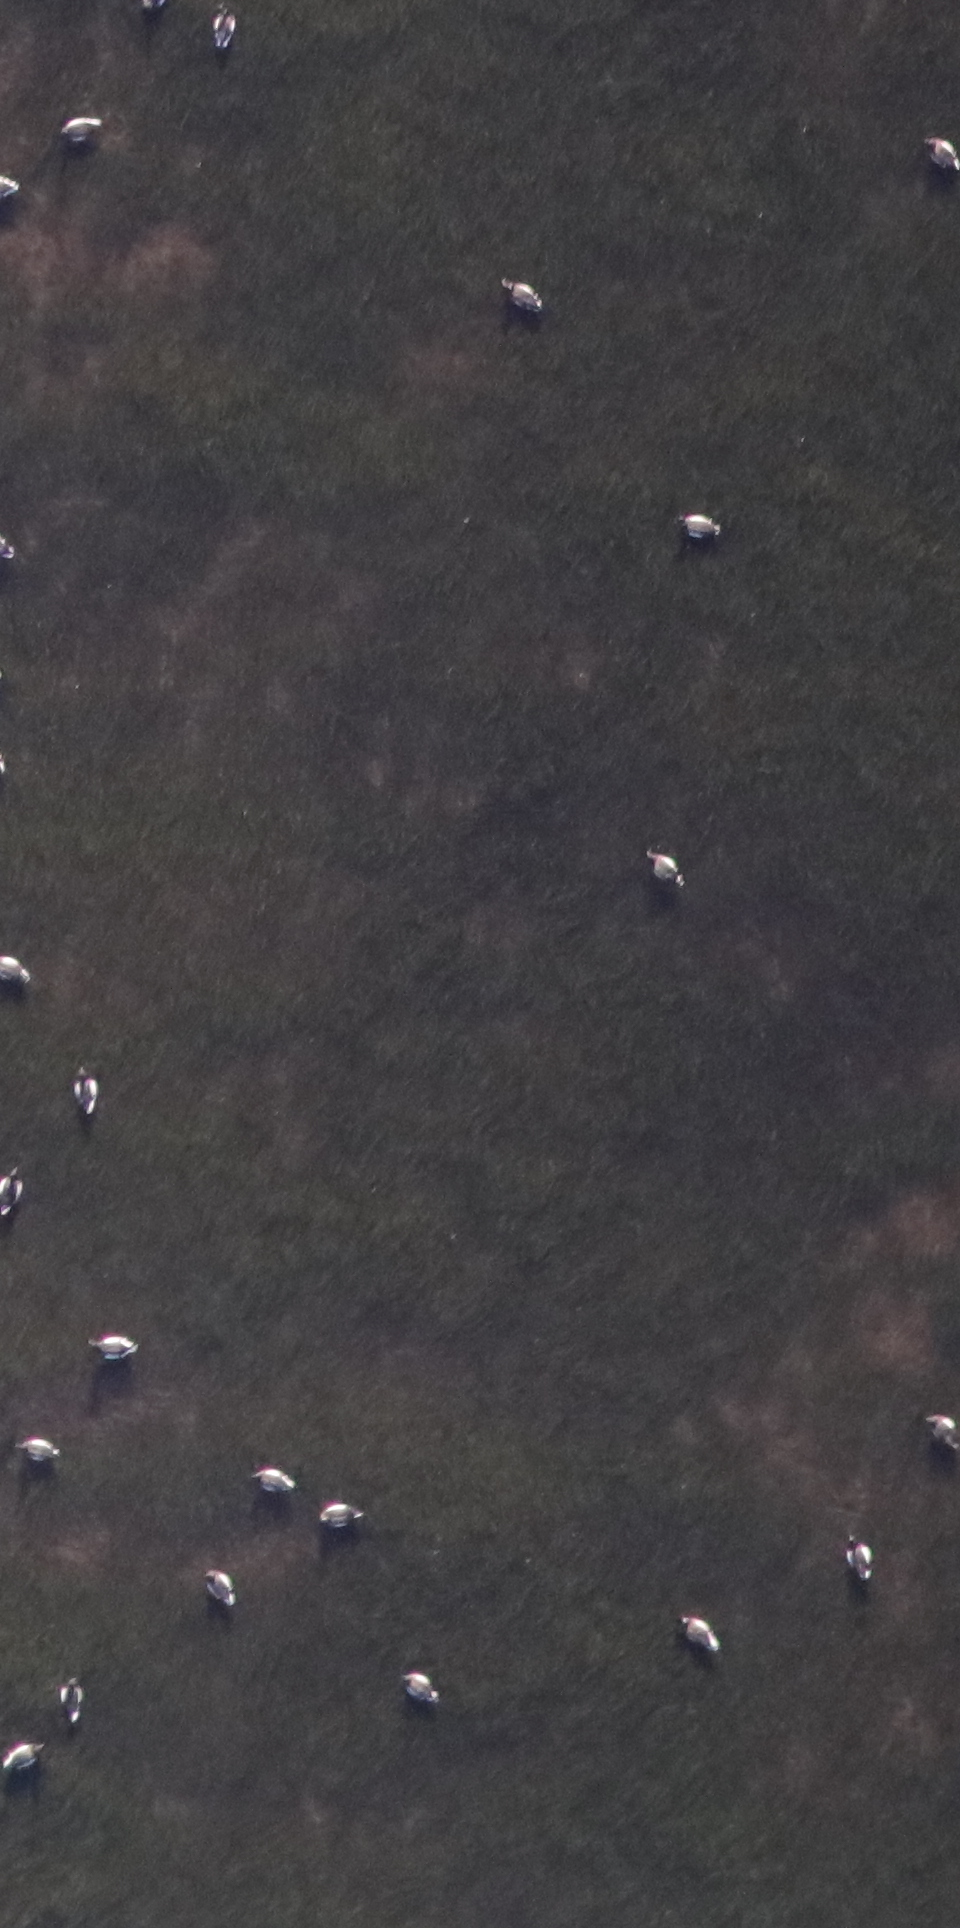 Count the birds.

20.